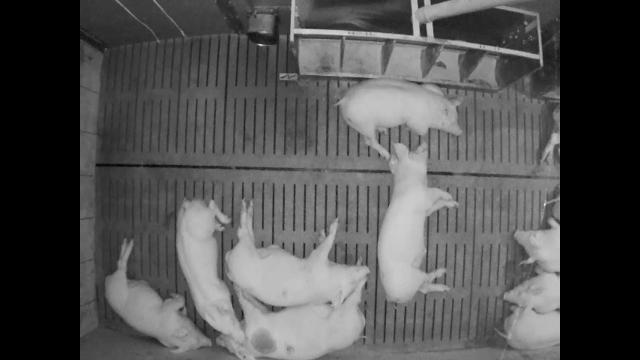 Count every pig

10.